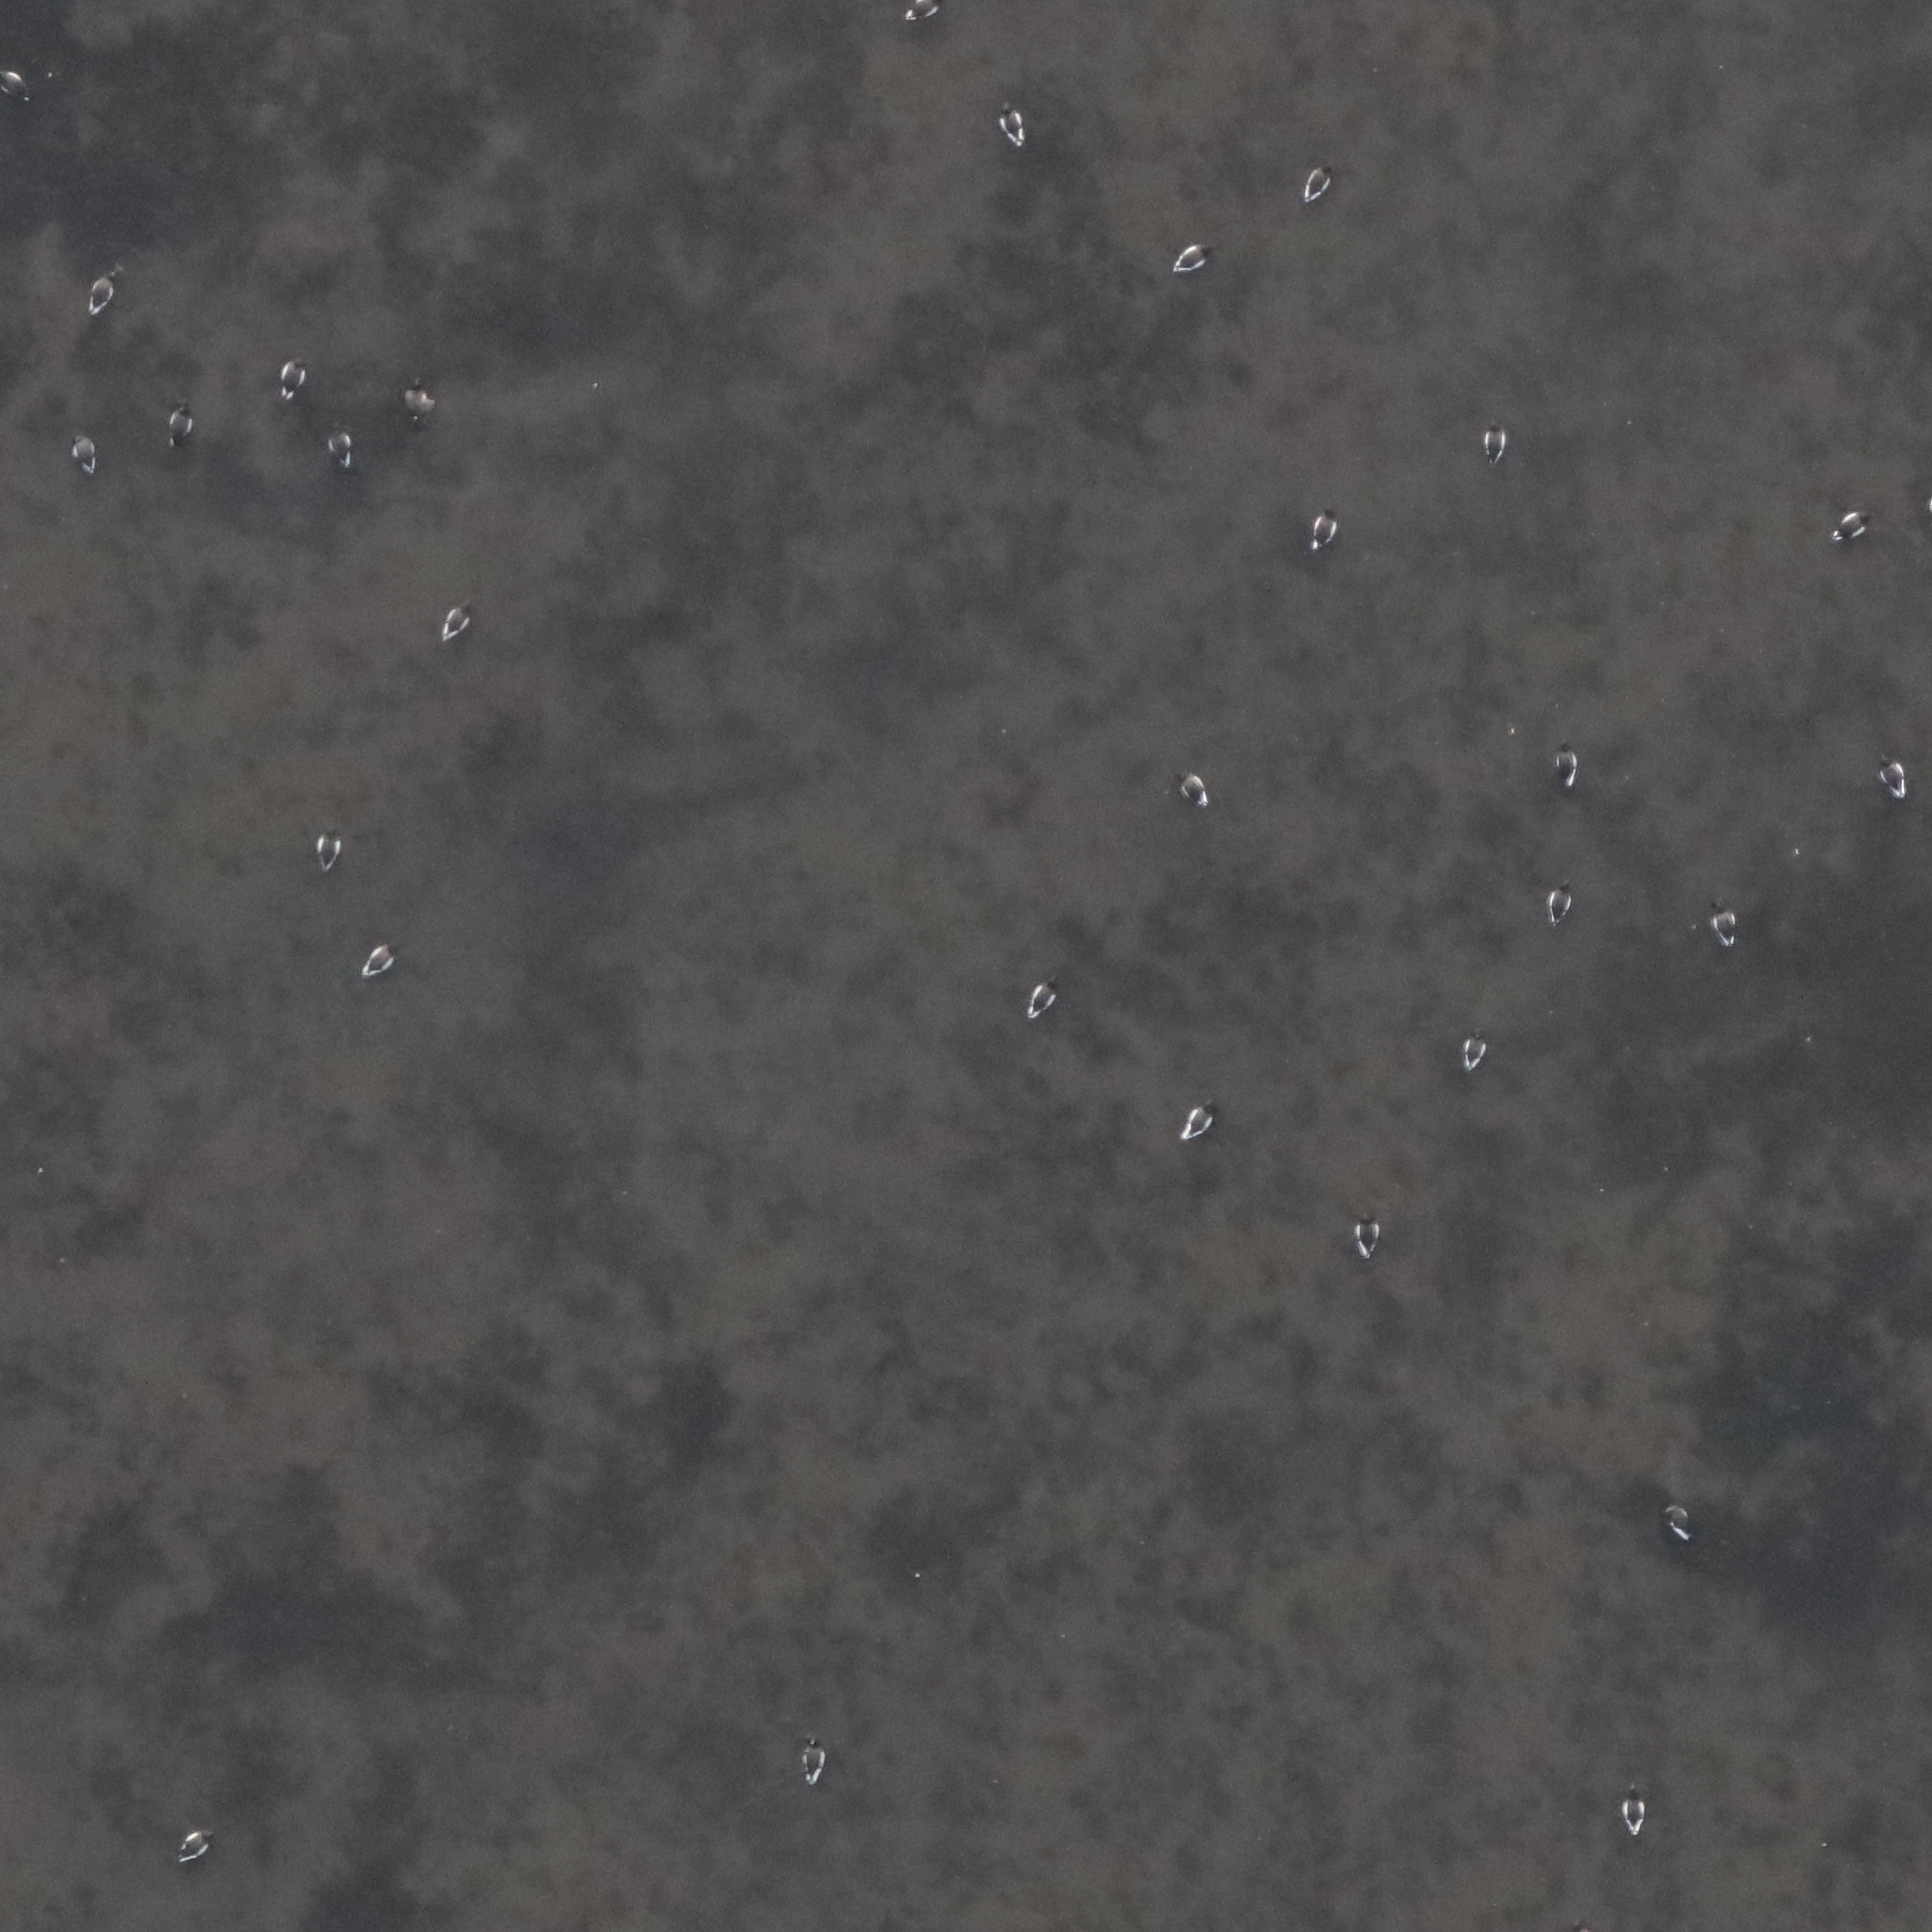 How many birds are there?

30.